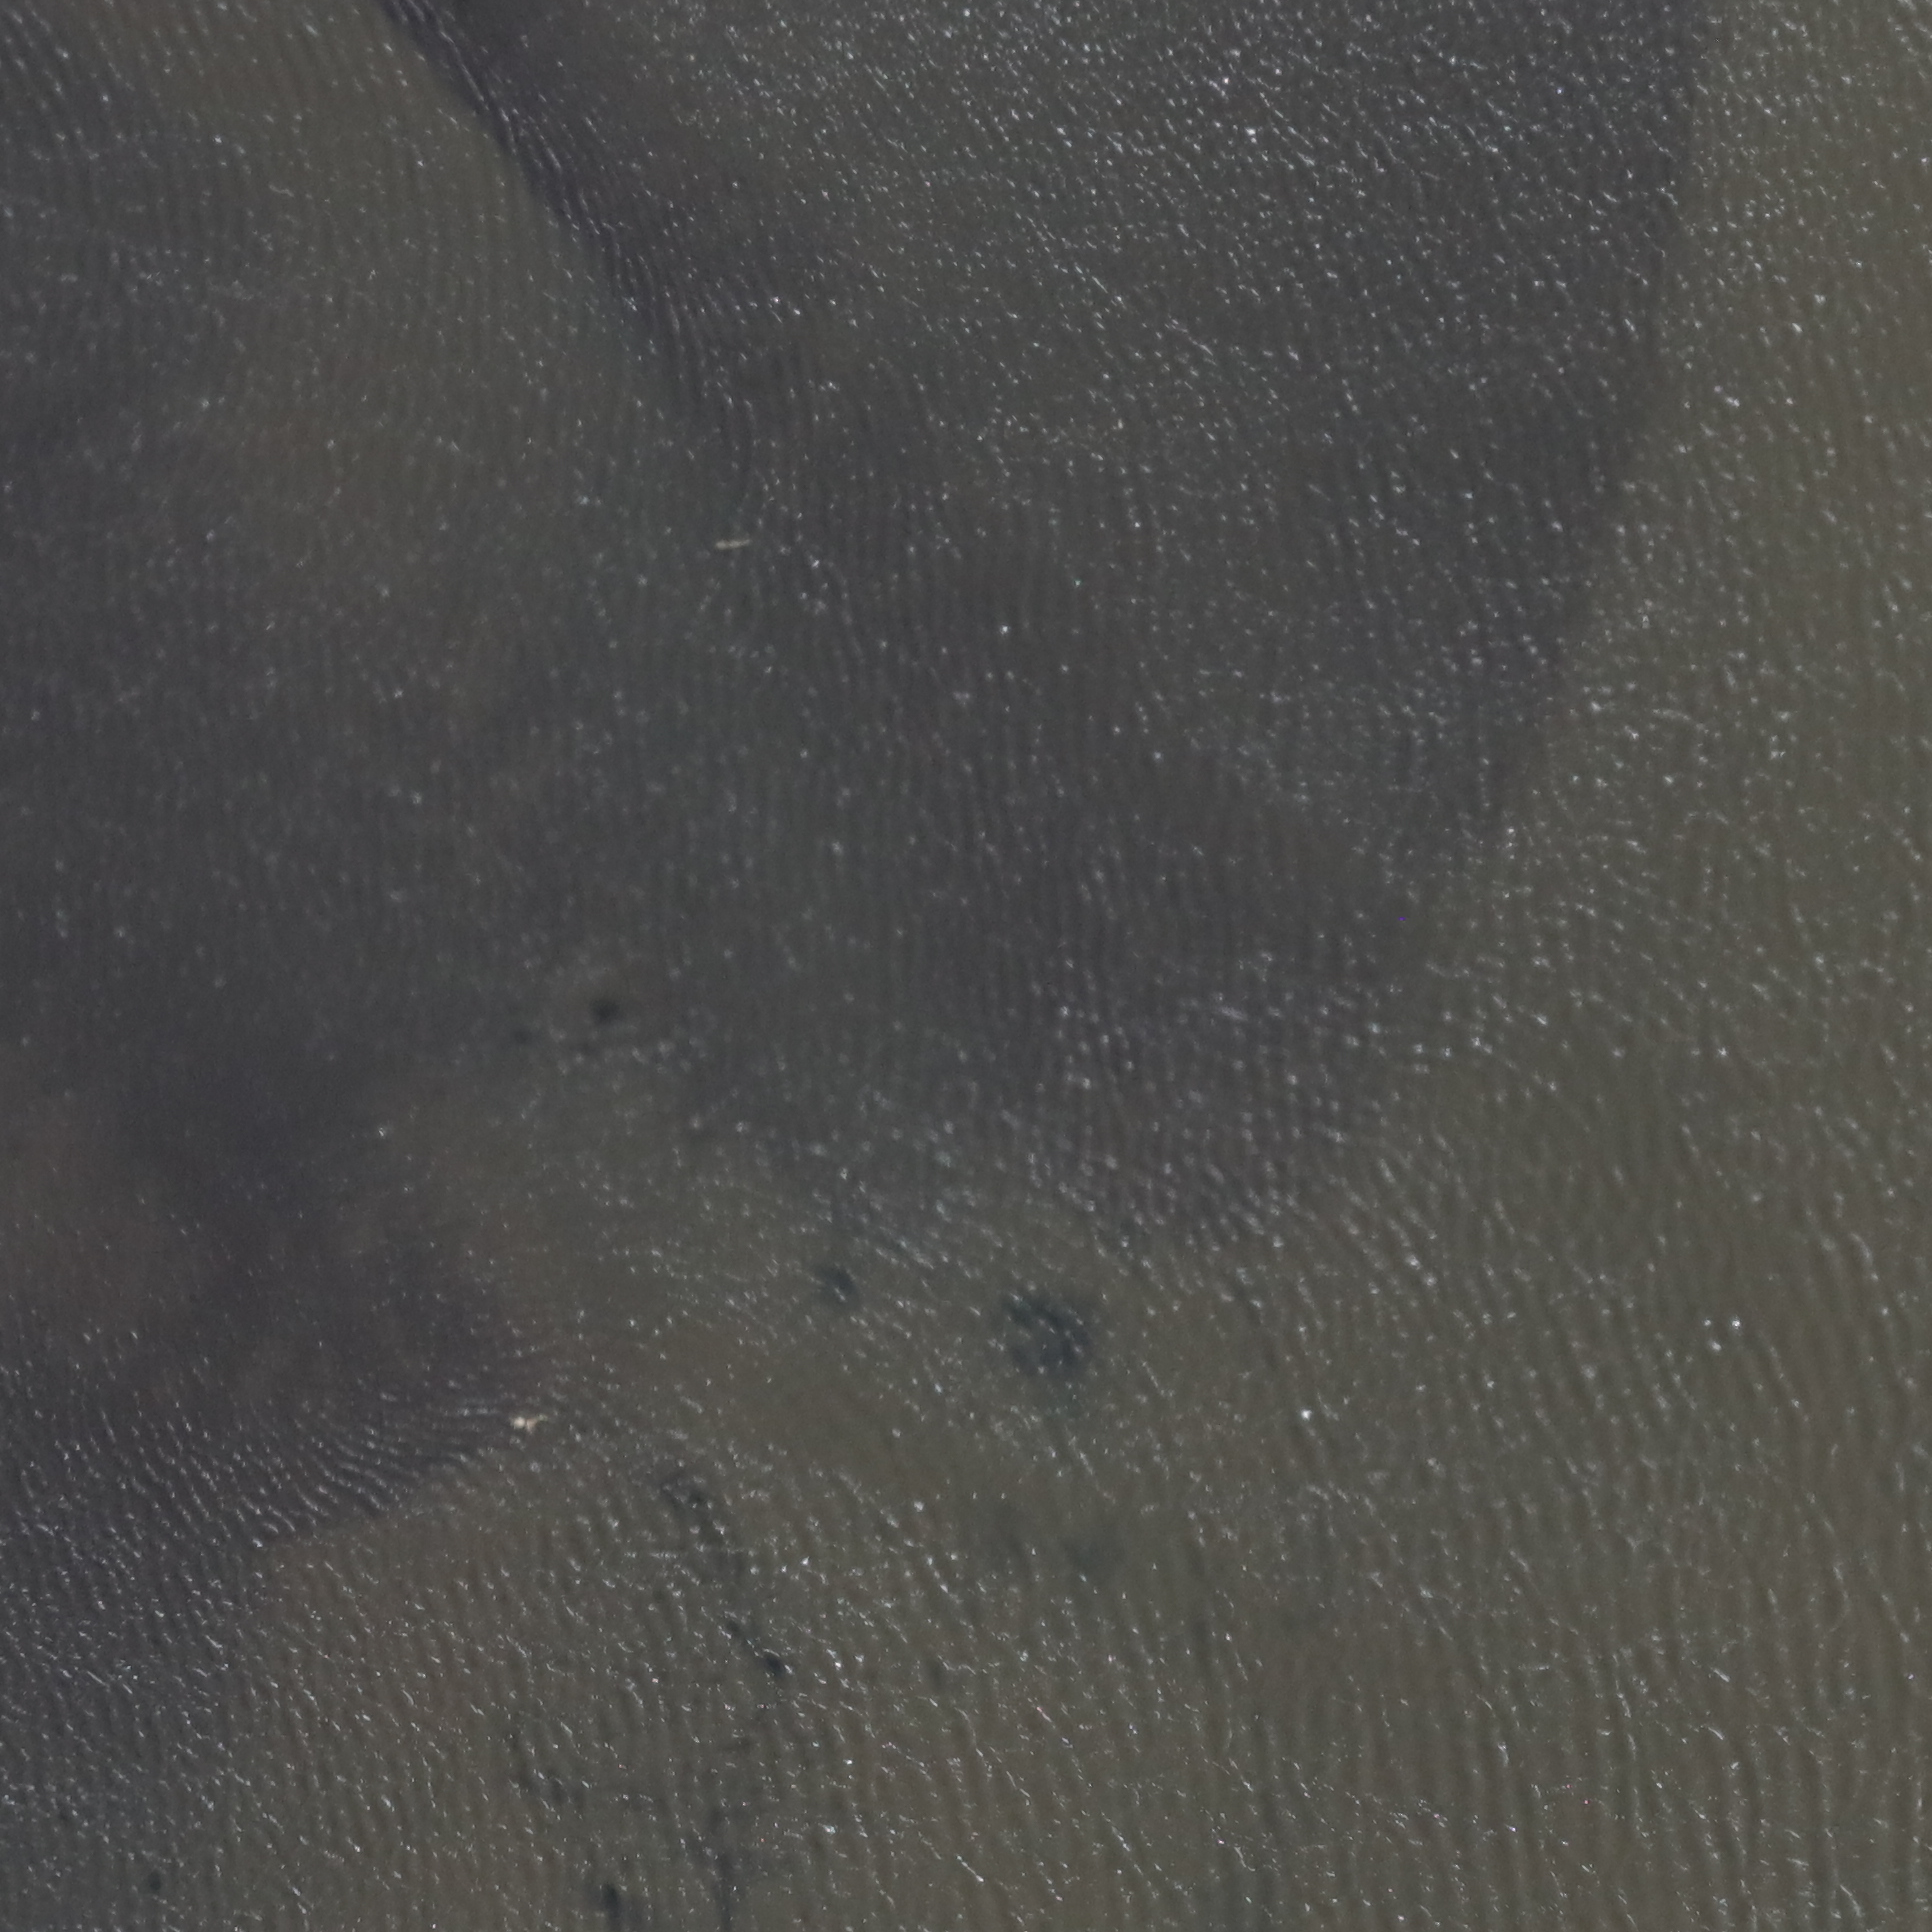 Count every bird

0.